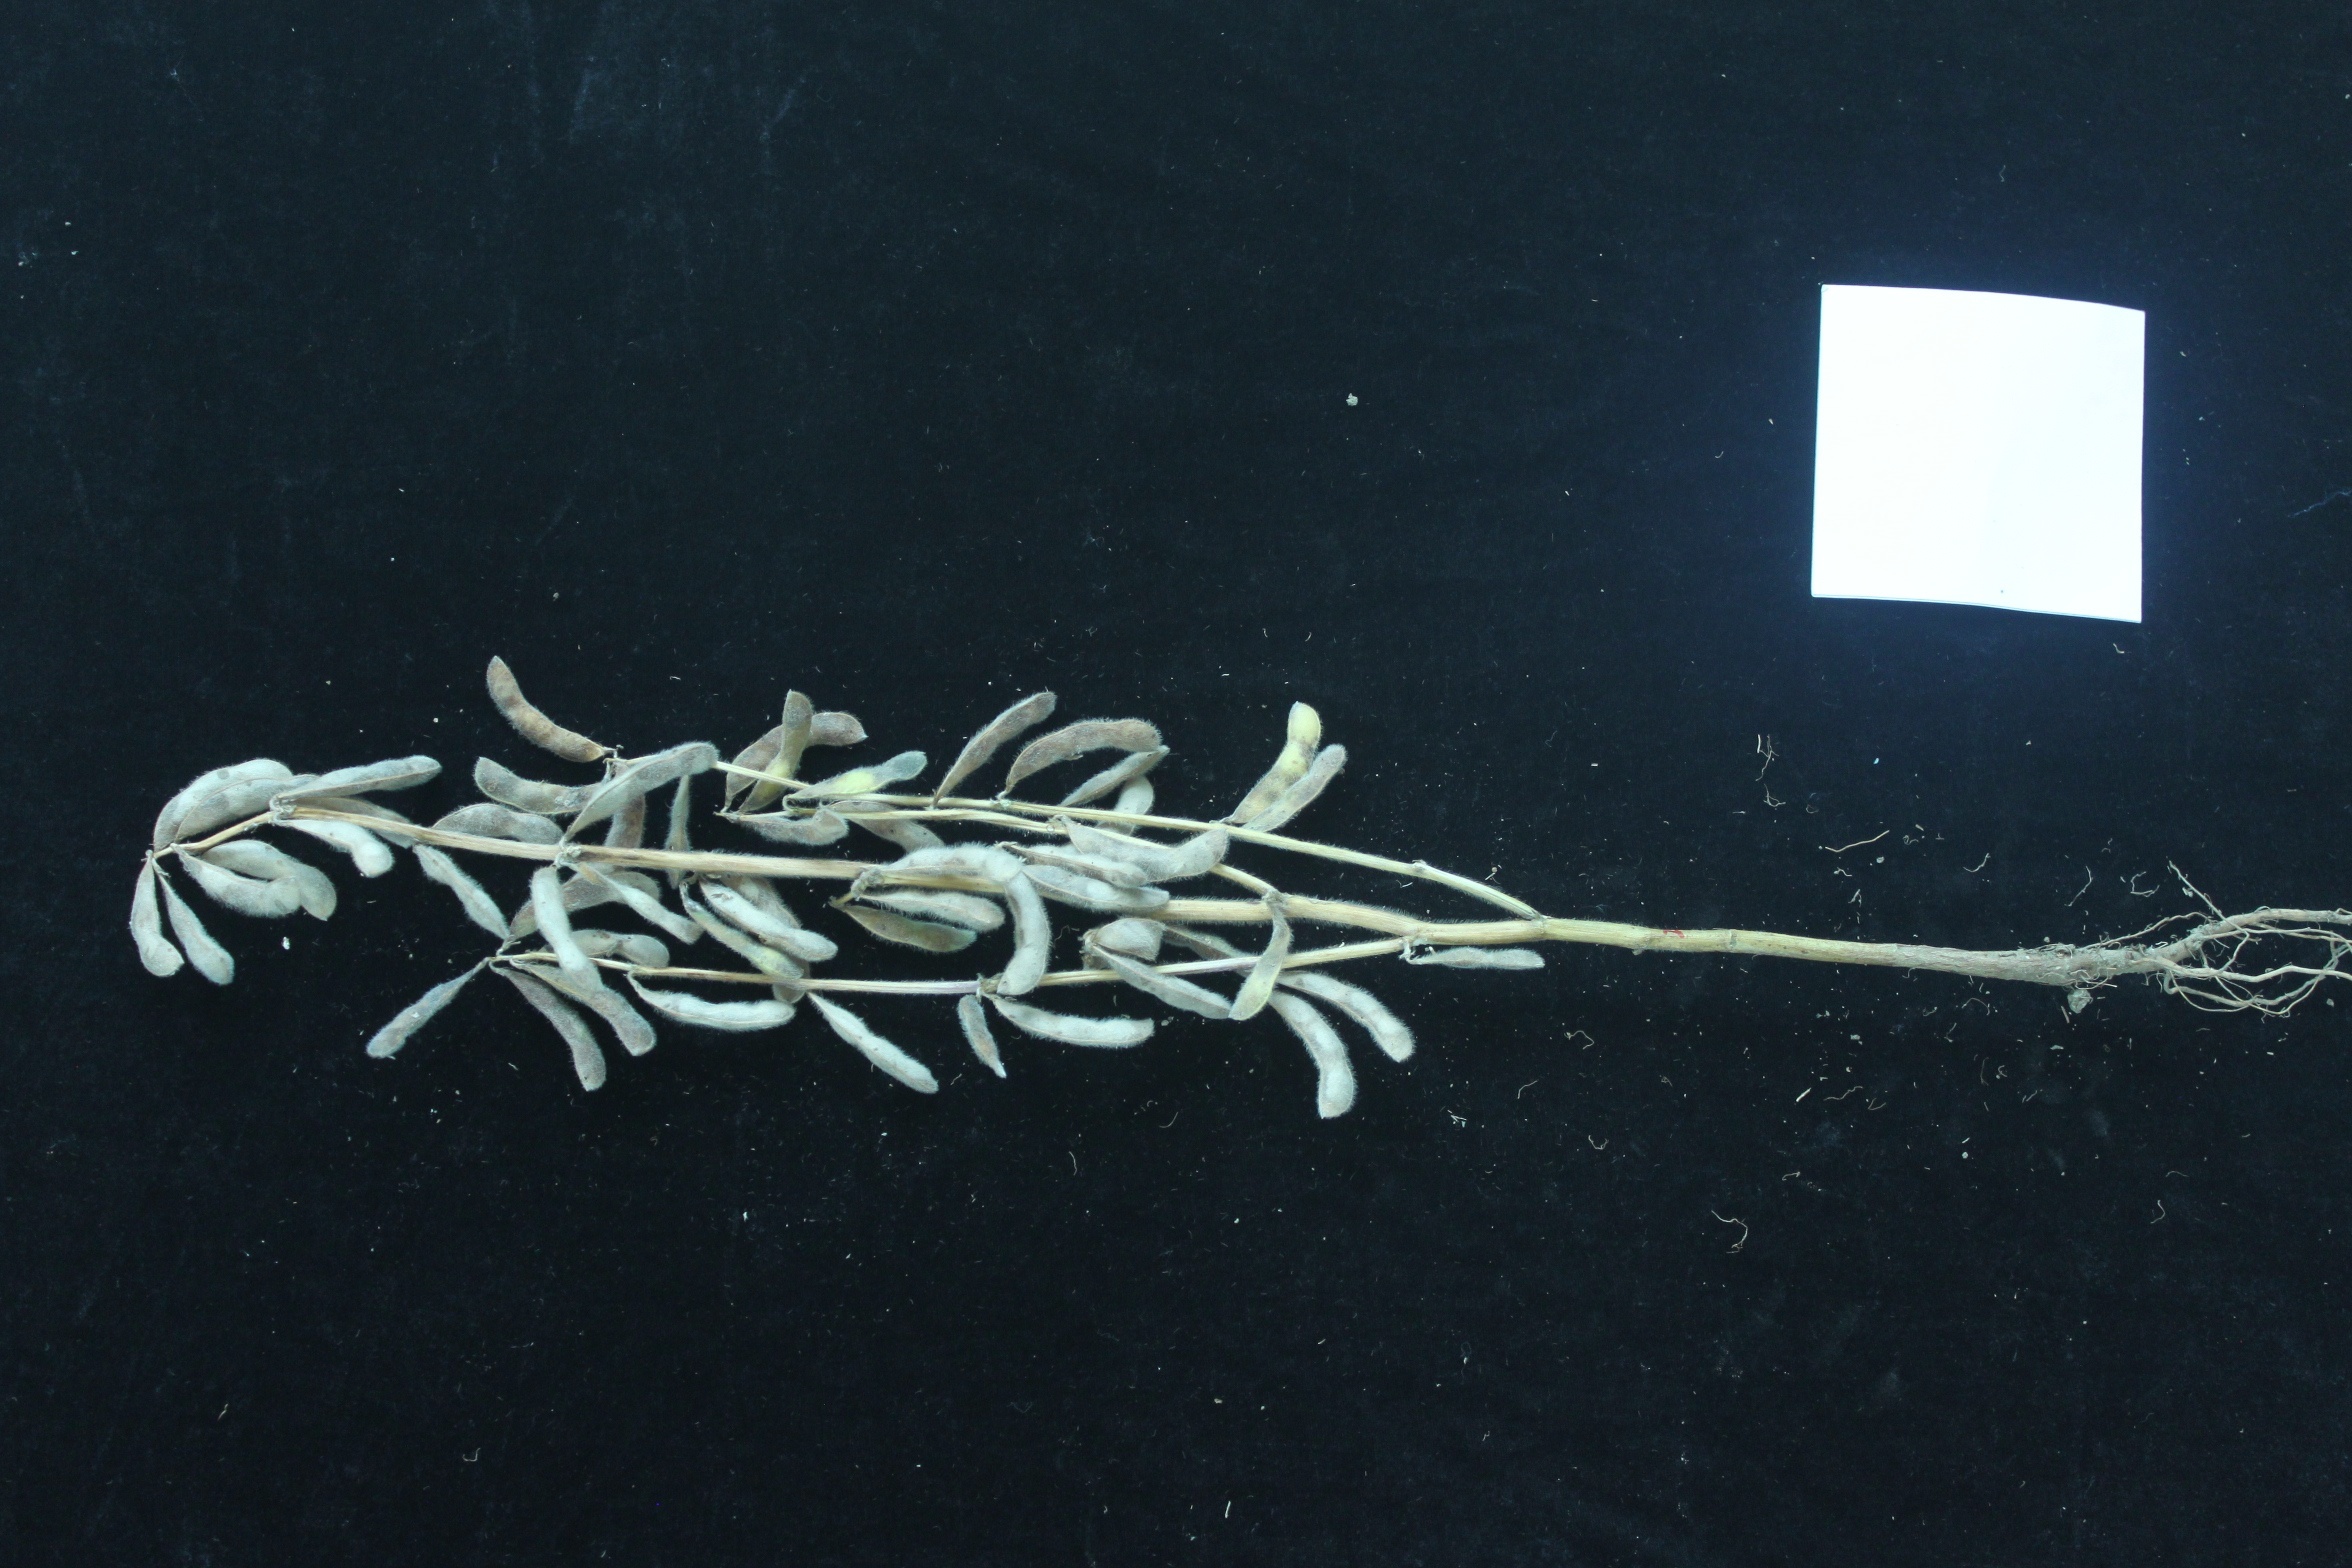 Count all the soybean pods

54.